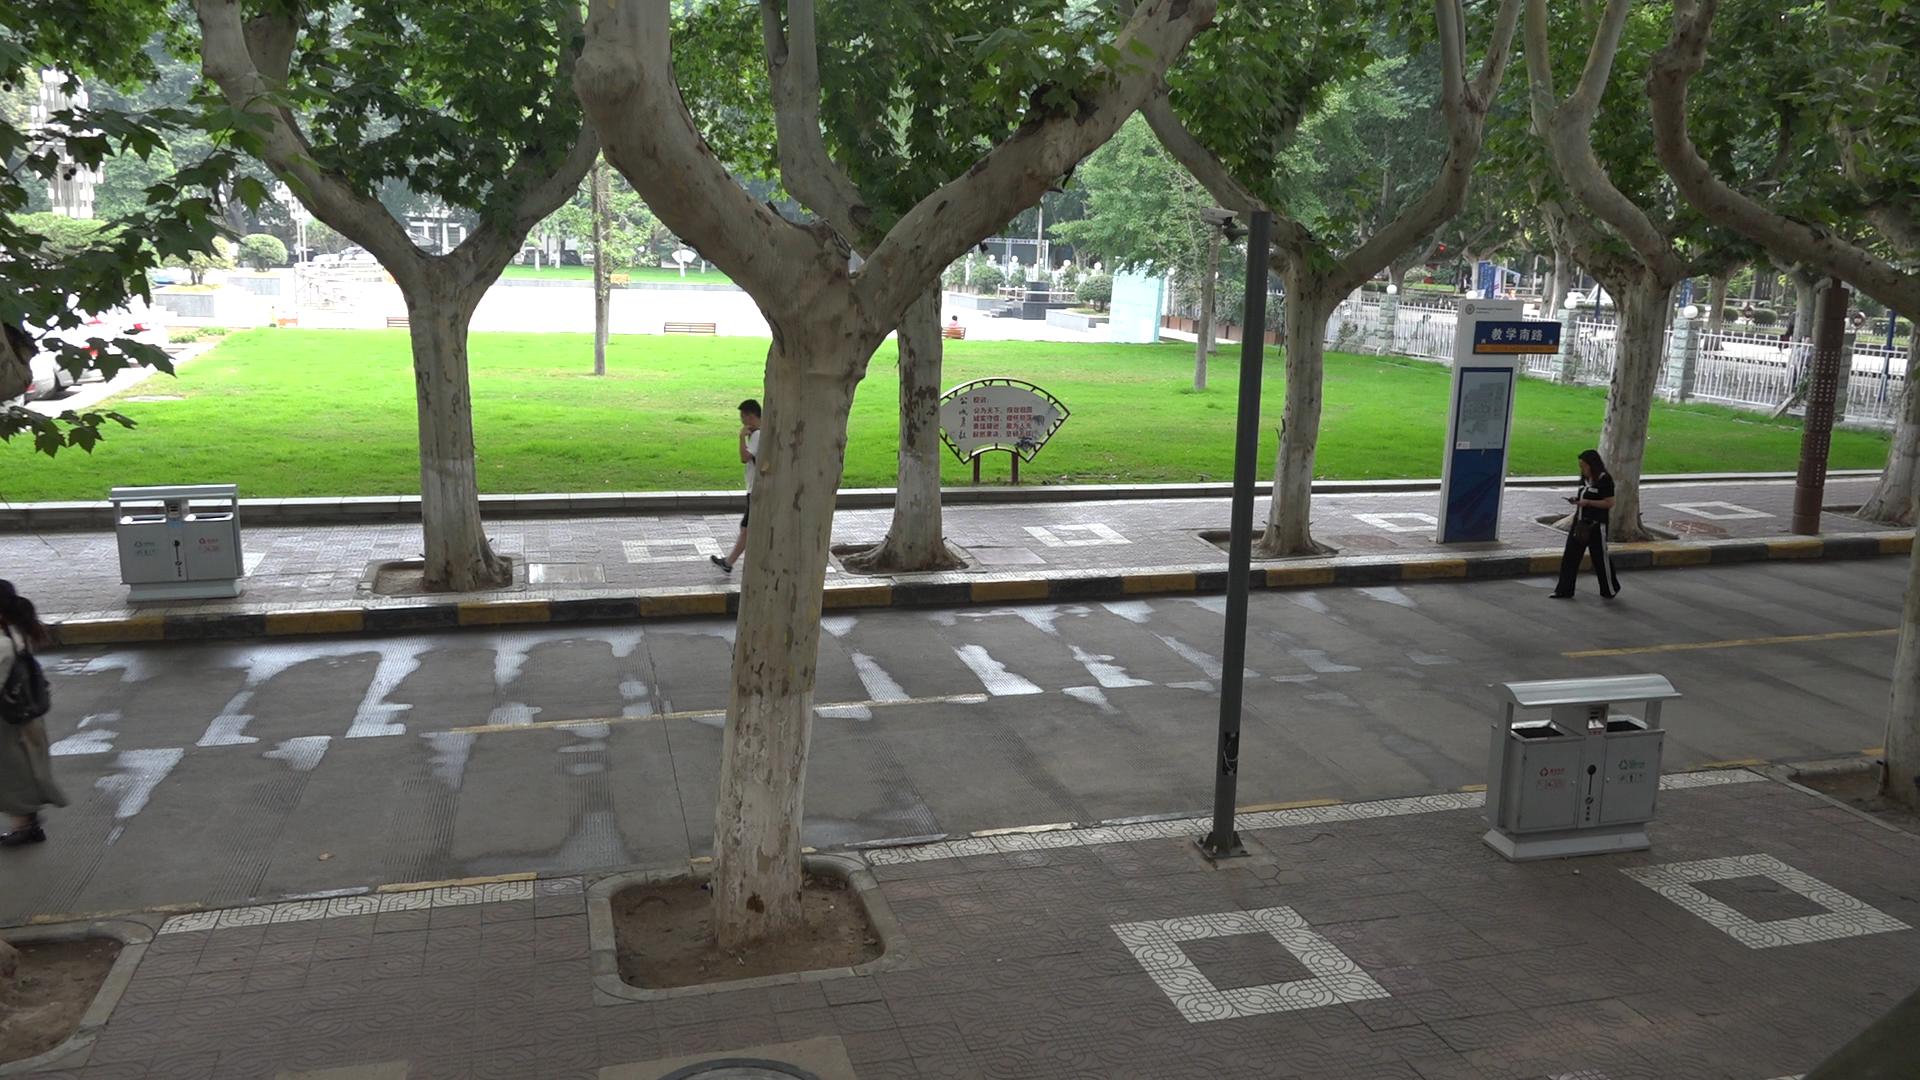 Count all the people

3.